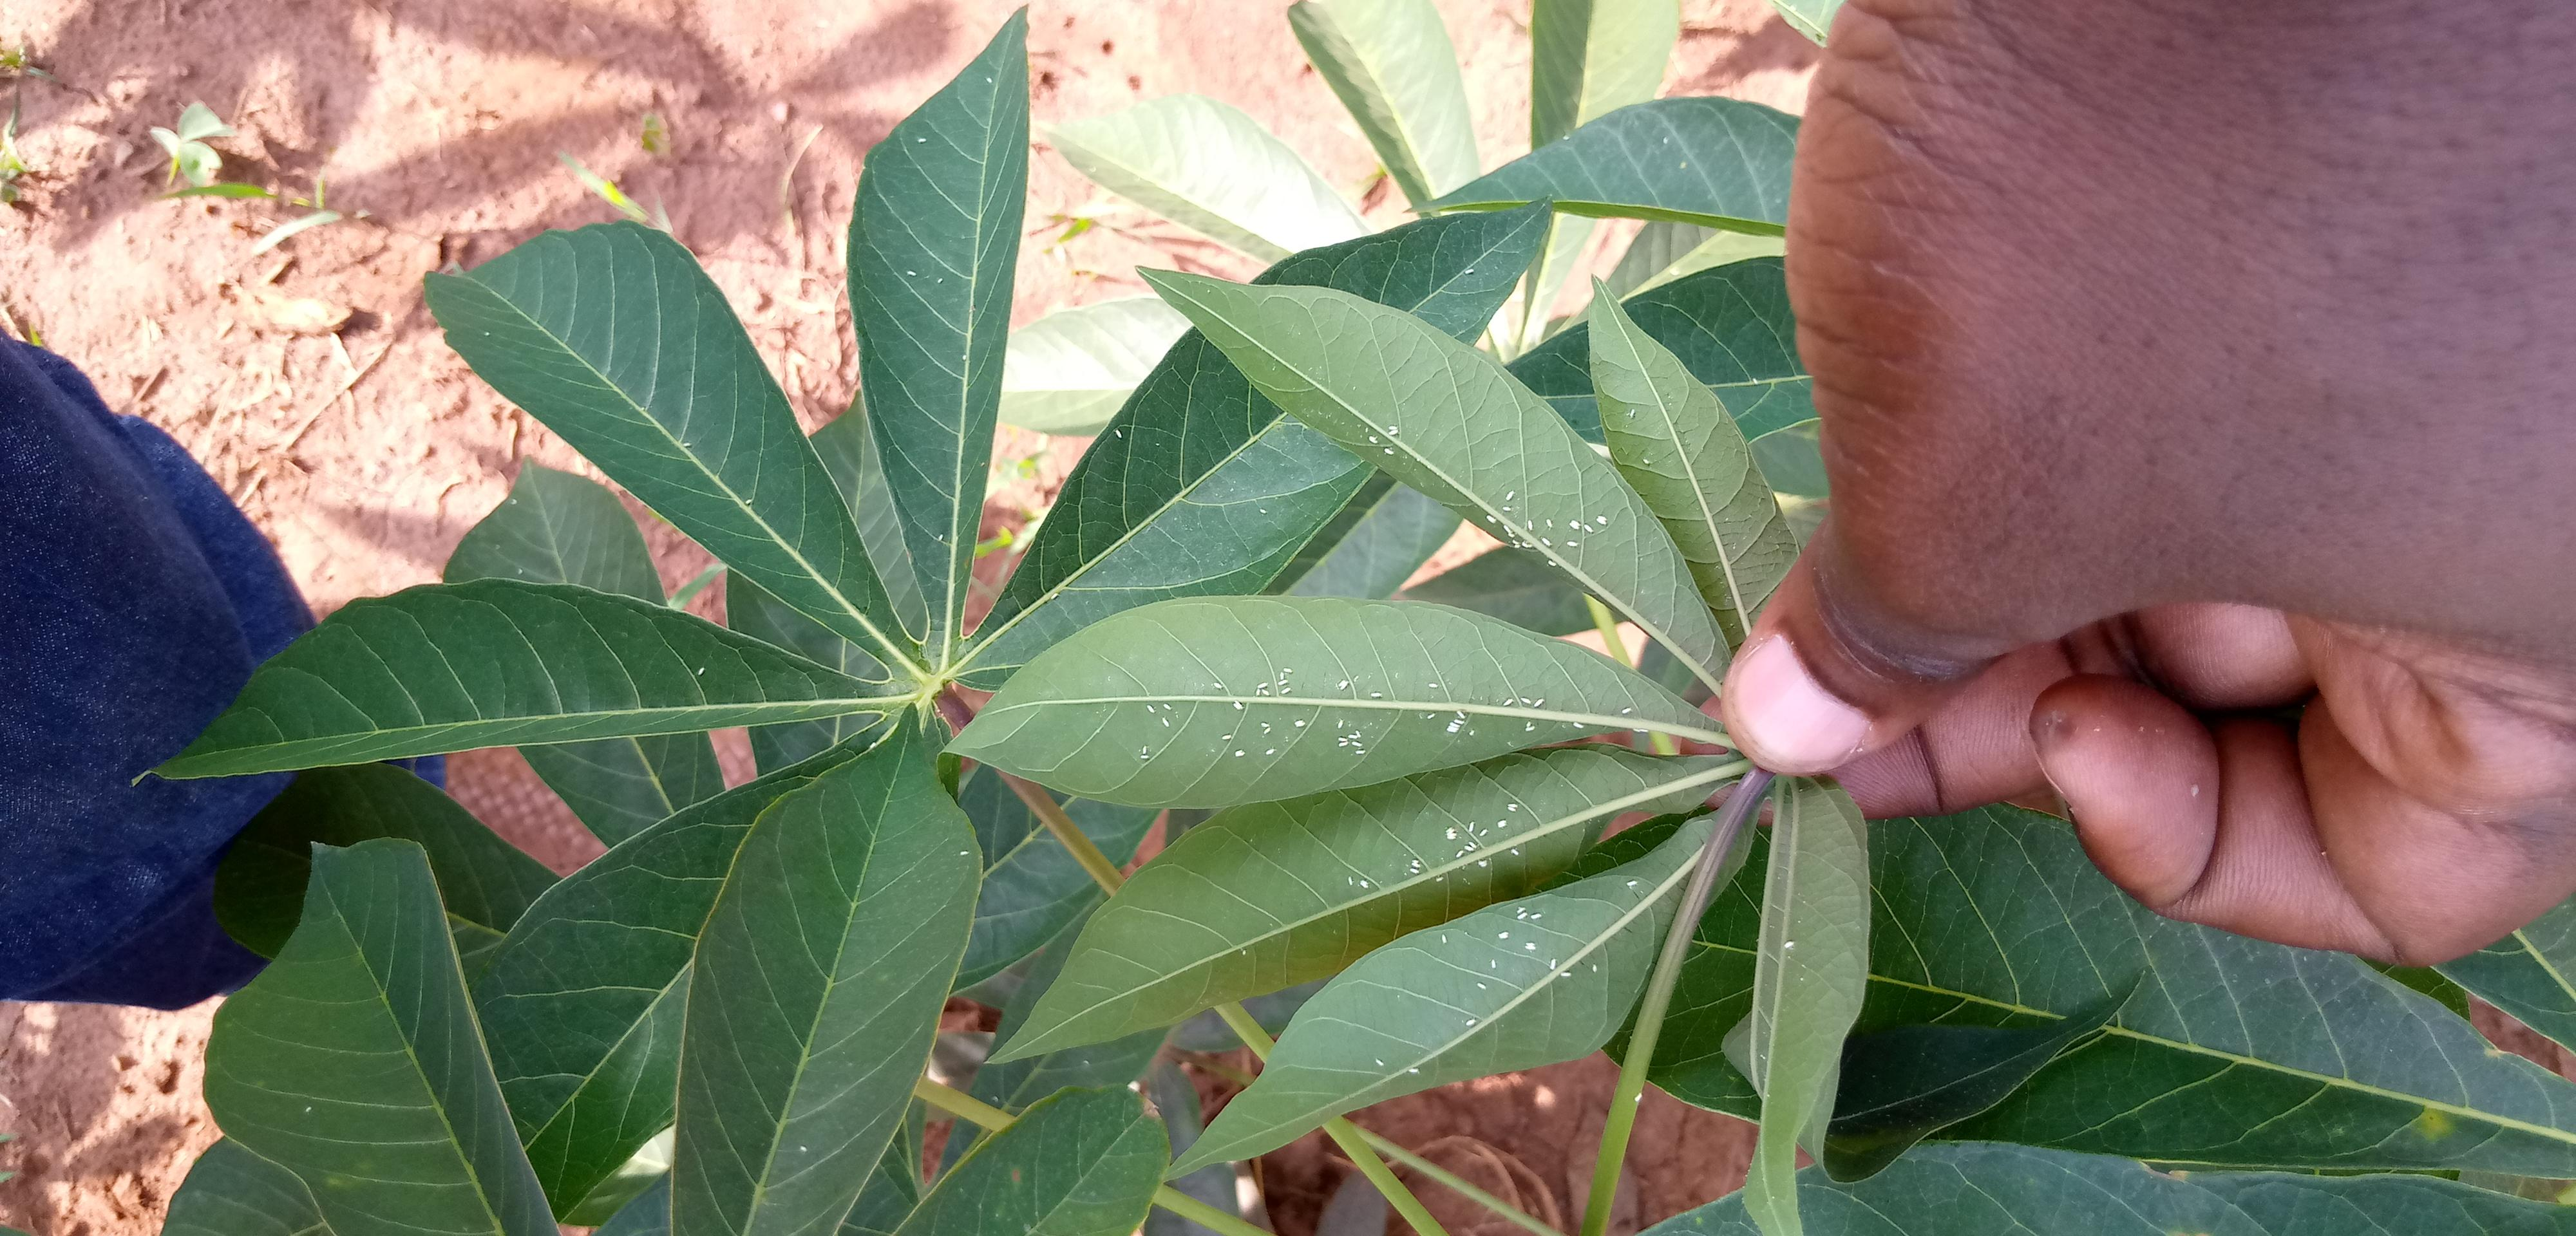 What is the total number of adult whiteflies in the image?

120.